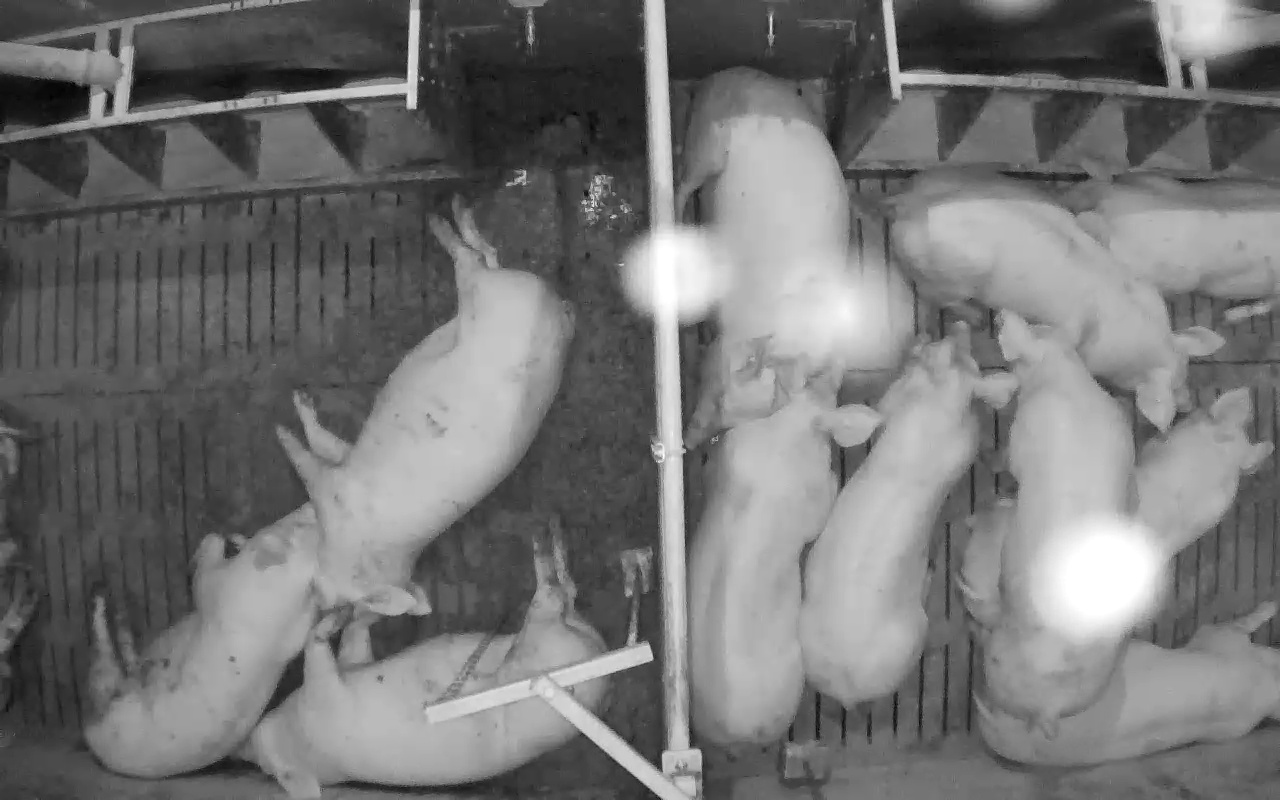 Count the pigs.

11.